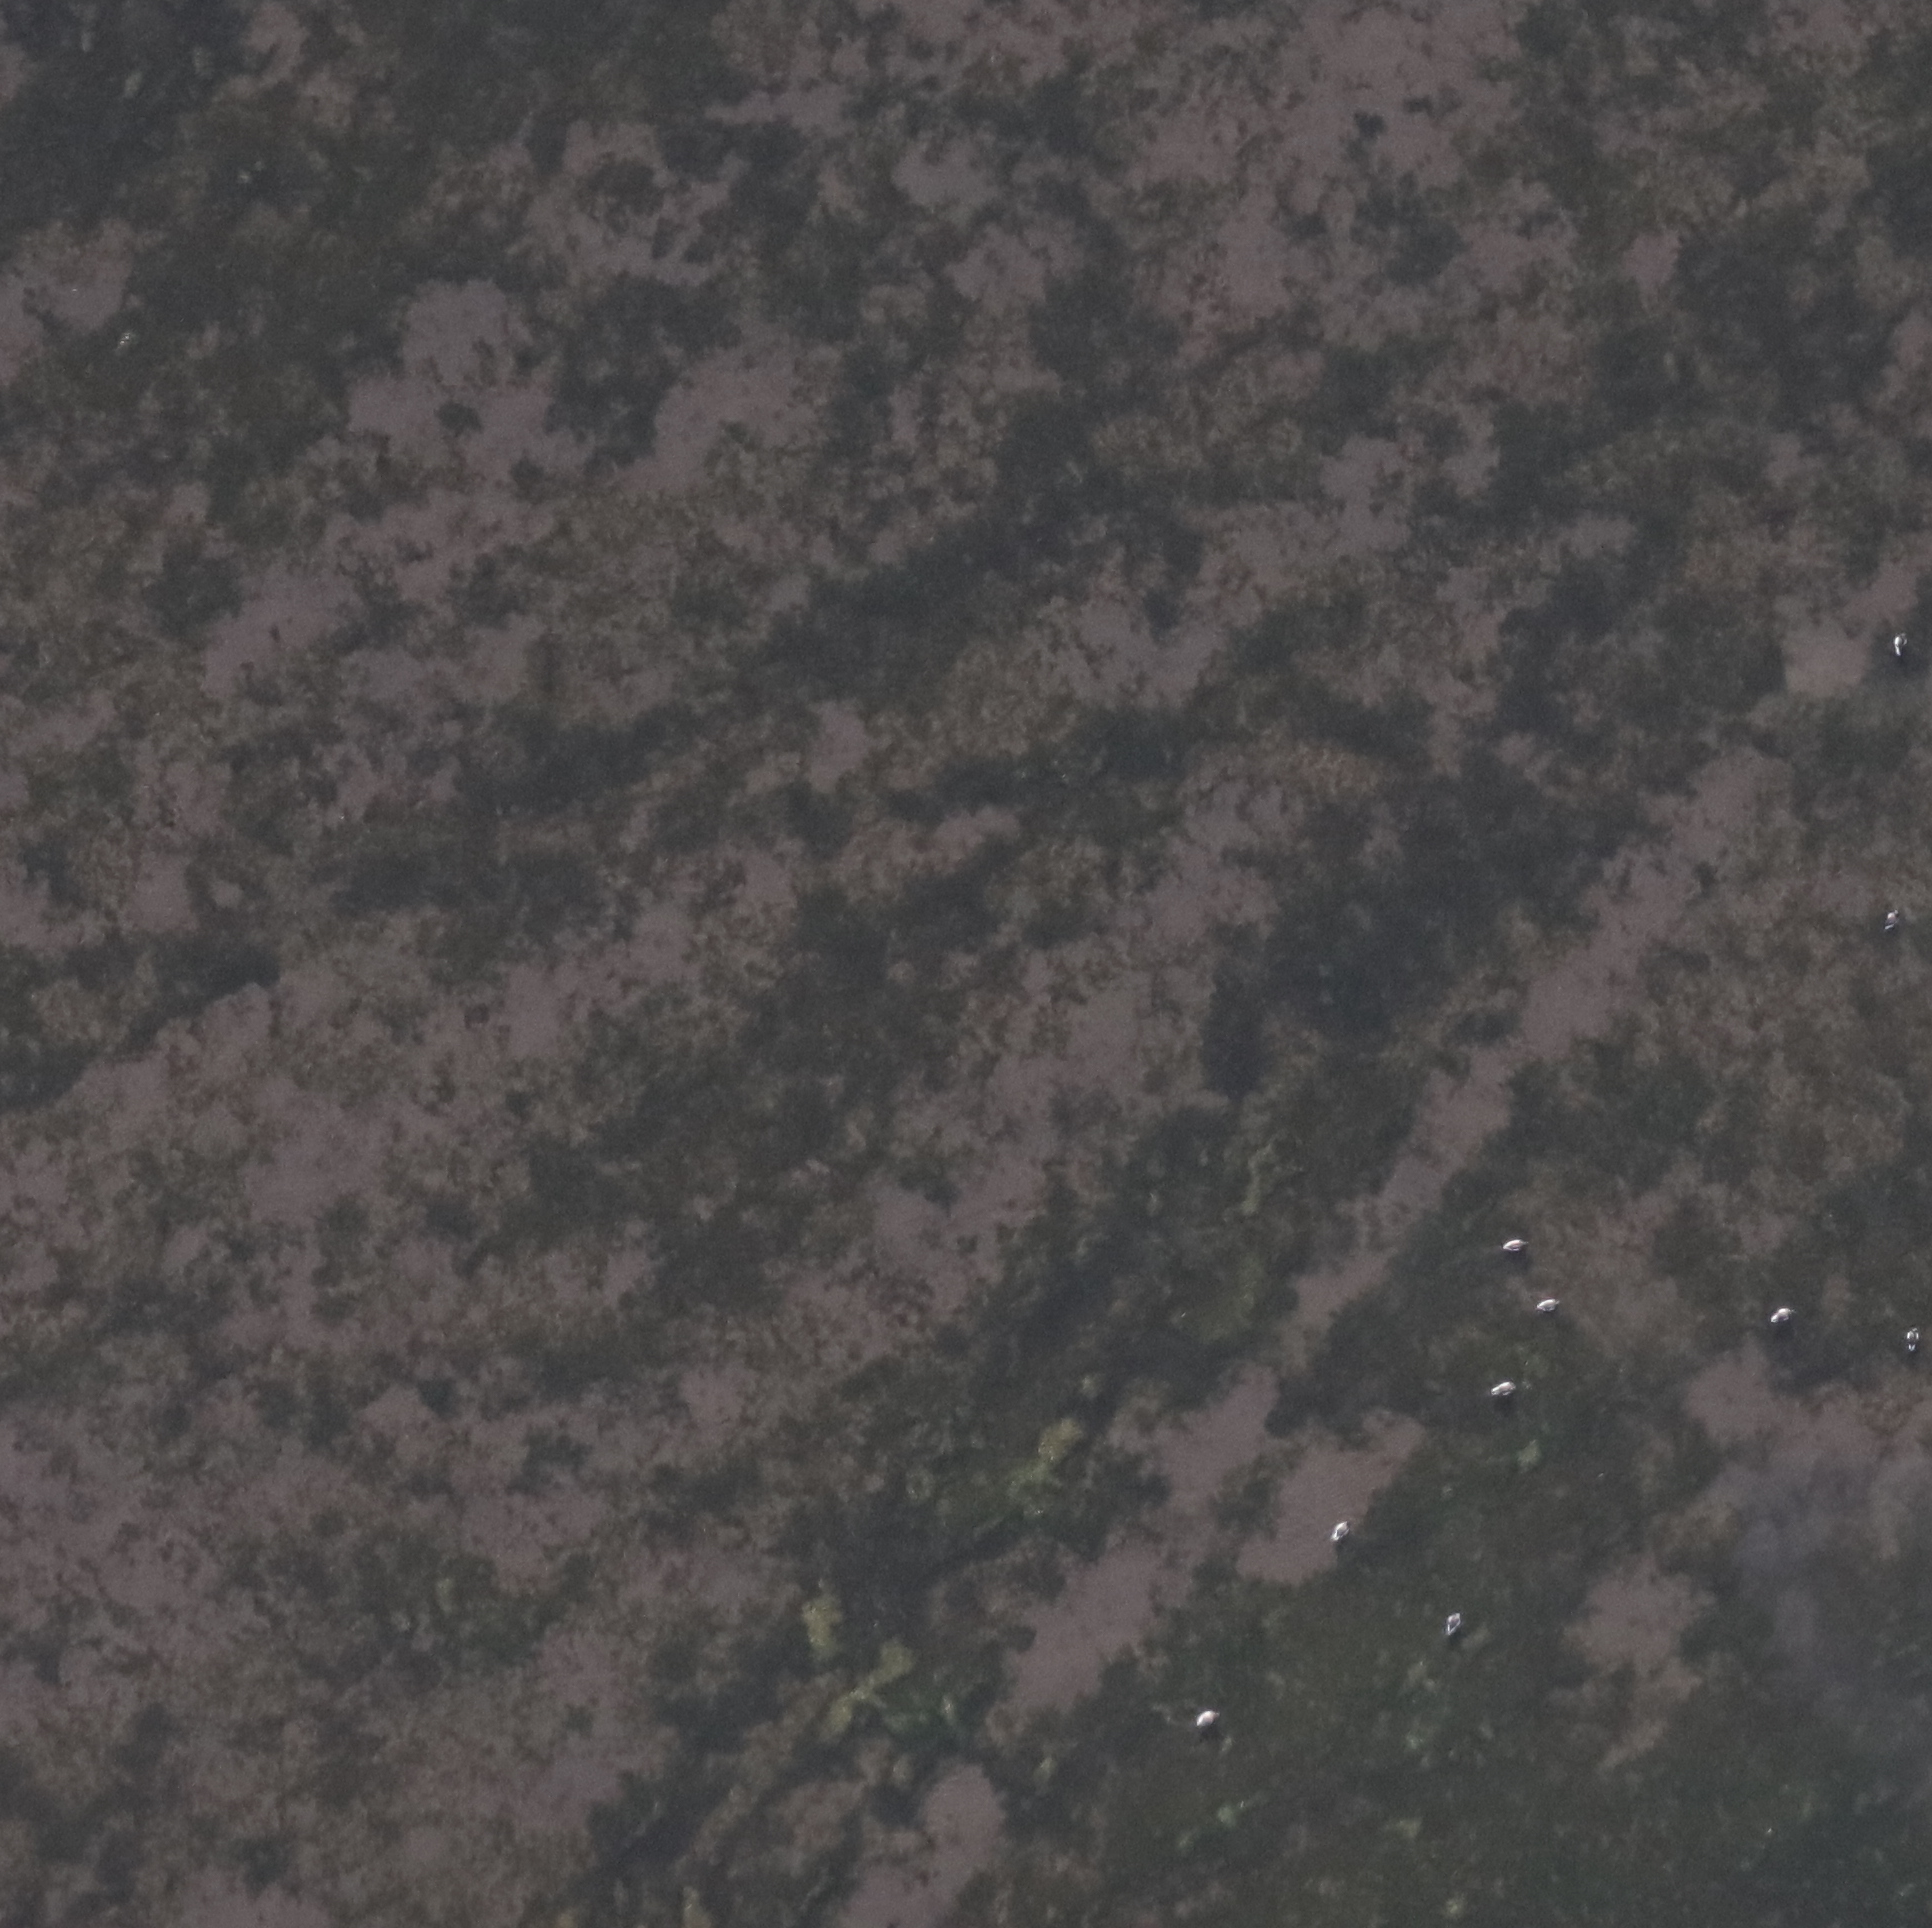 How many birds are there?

10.